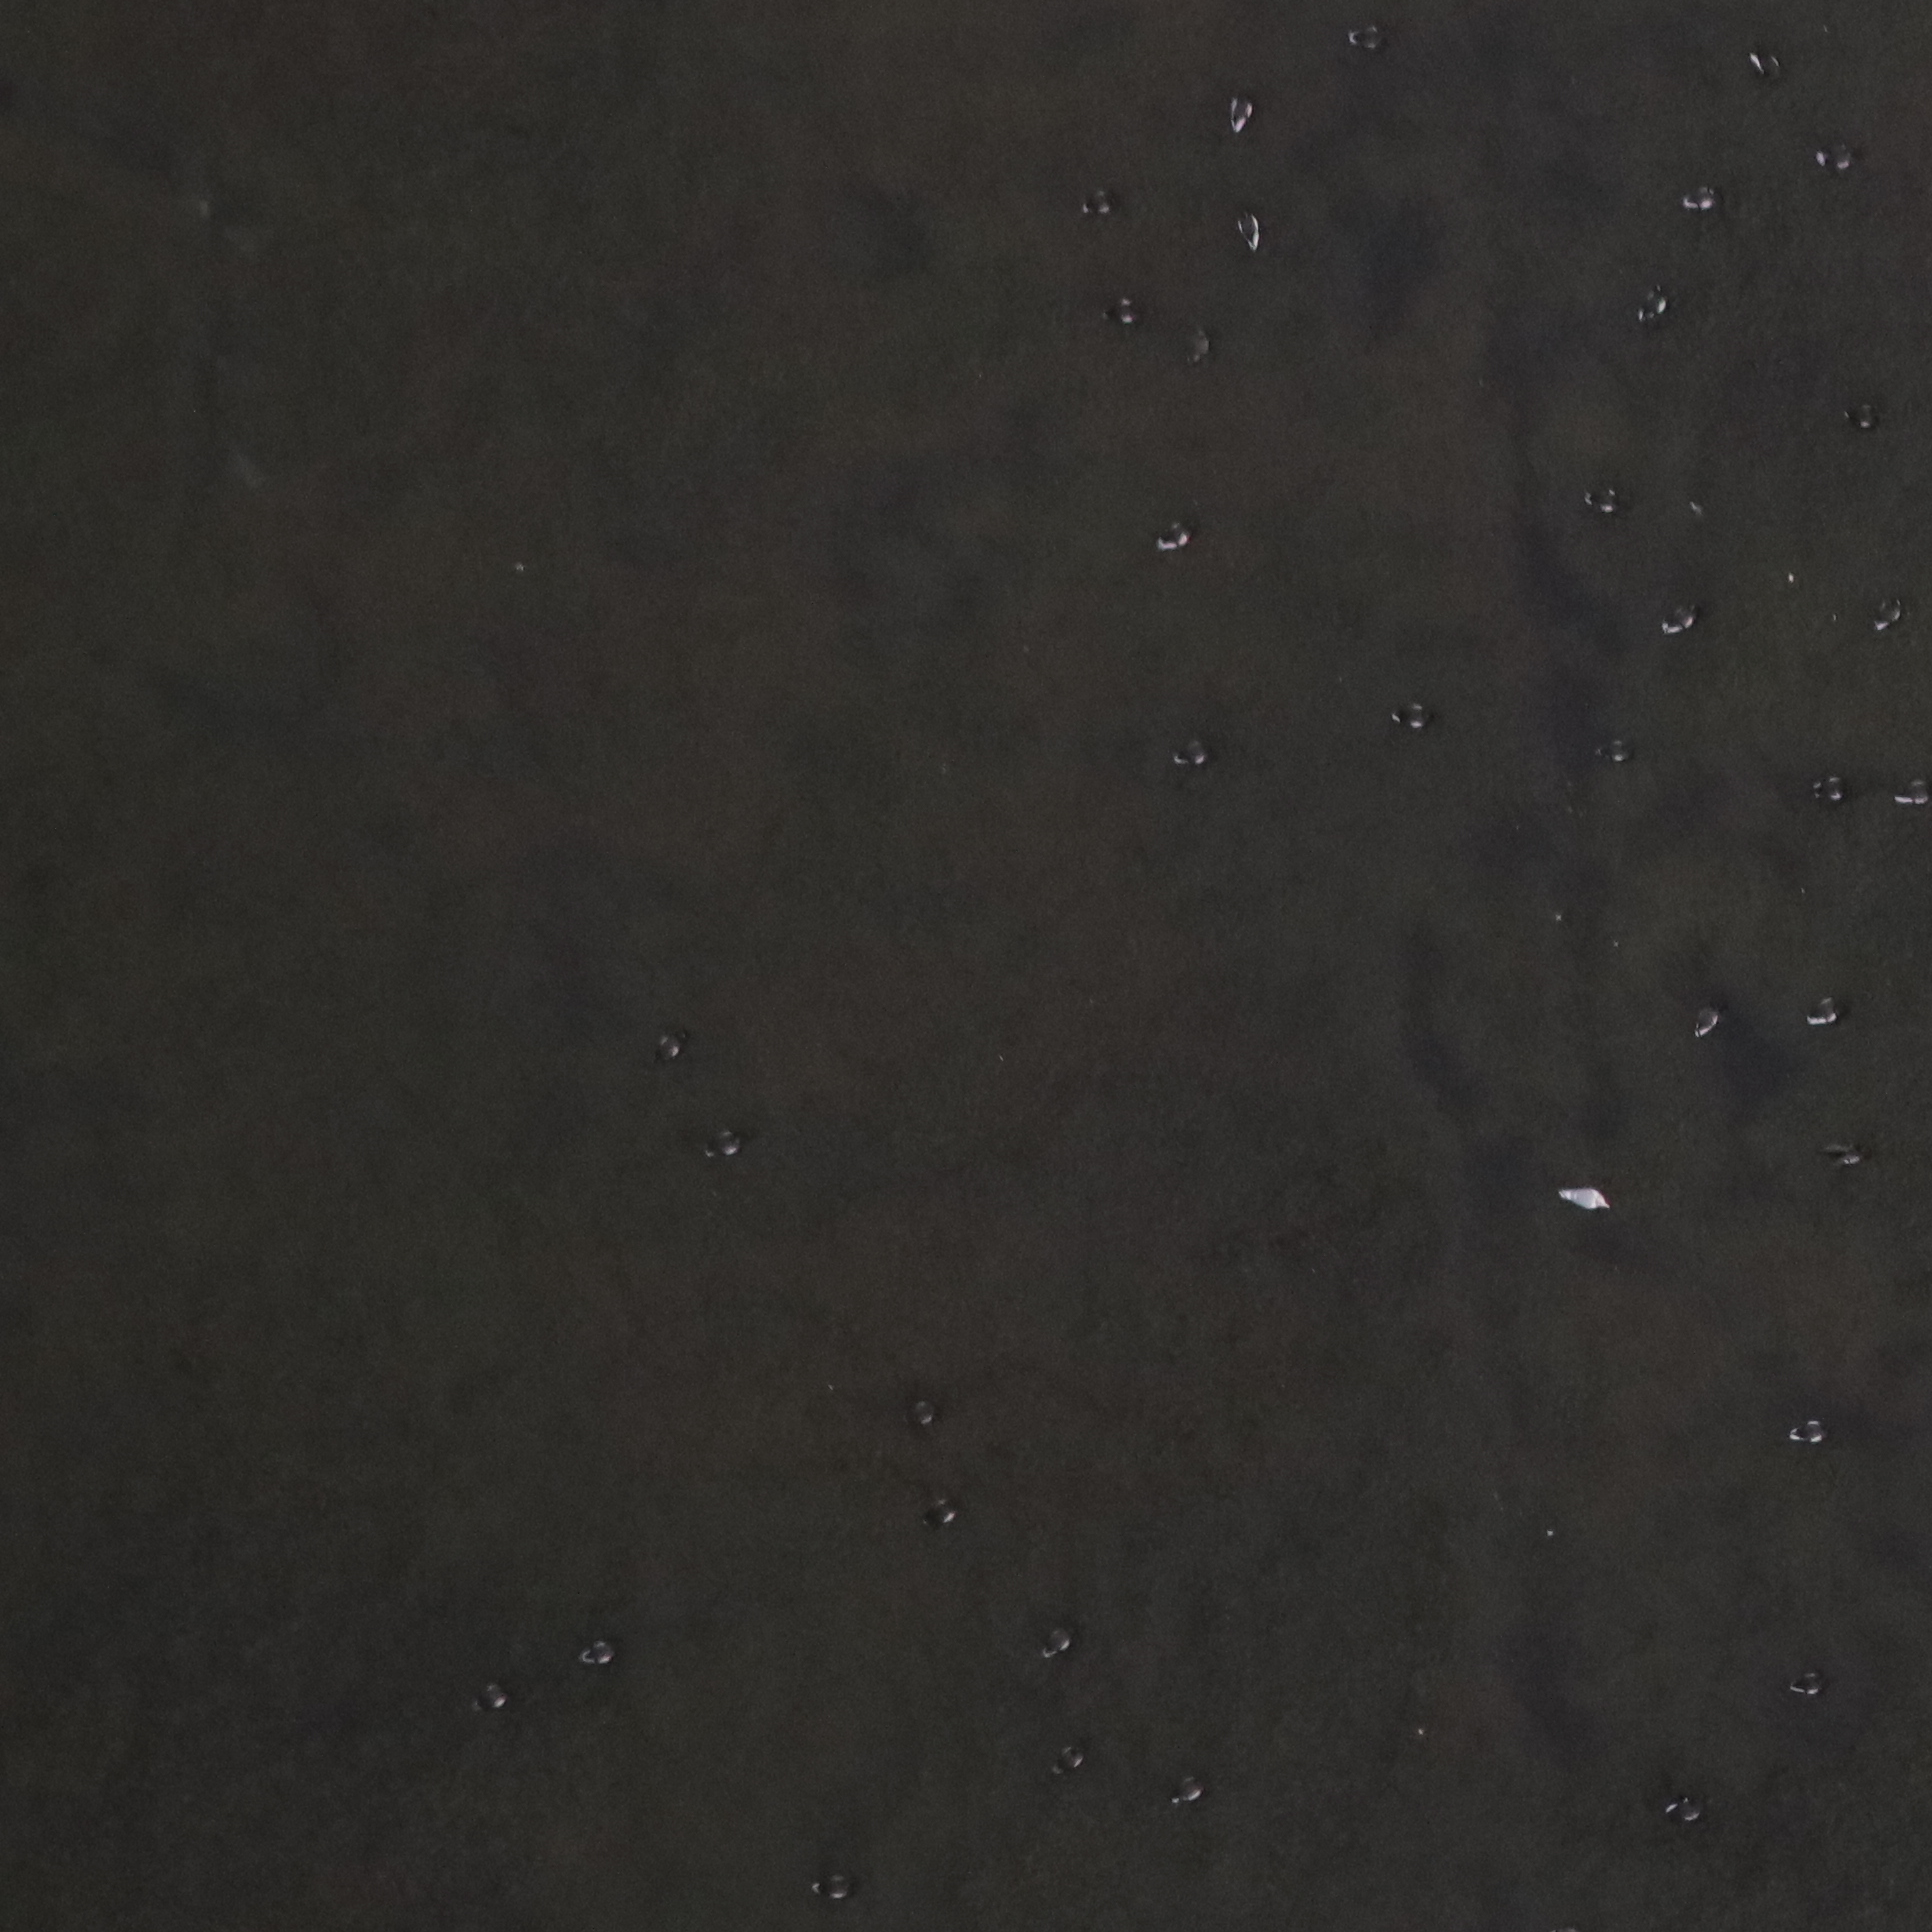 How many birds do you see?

37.